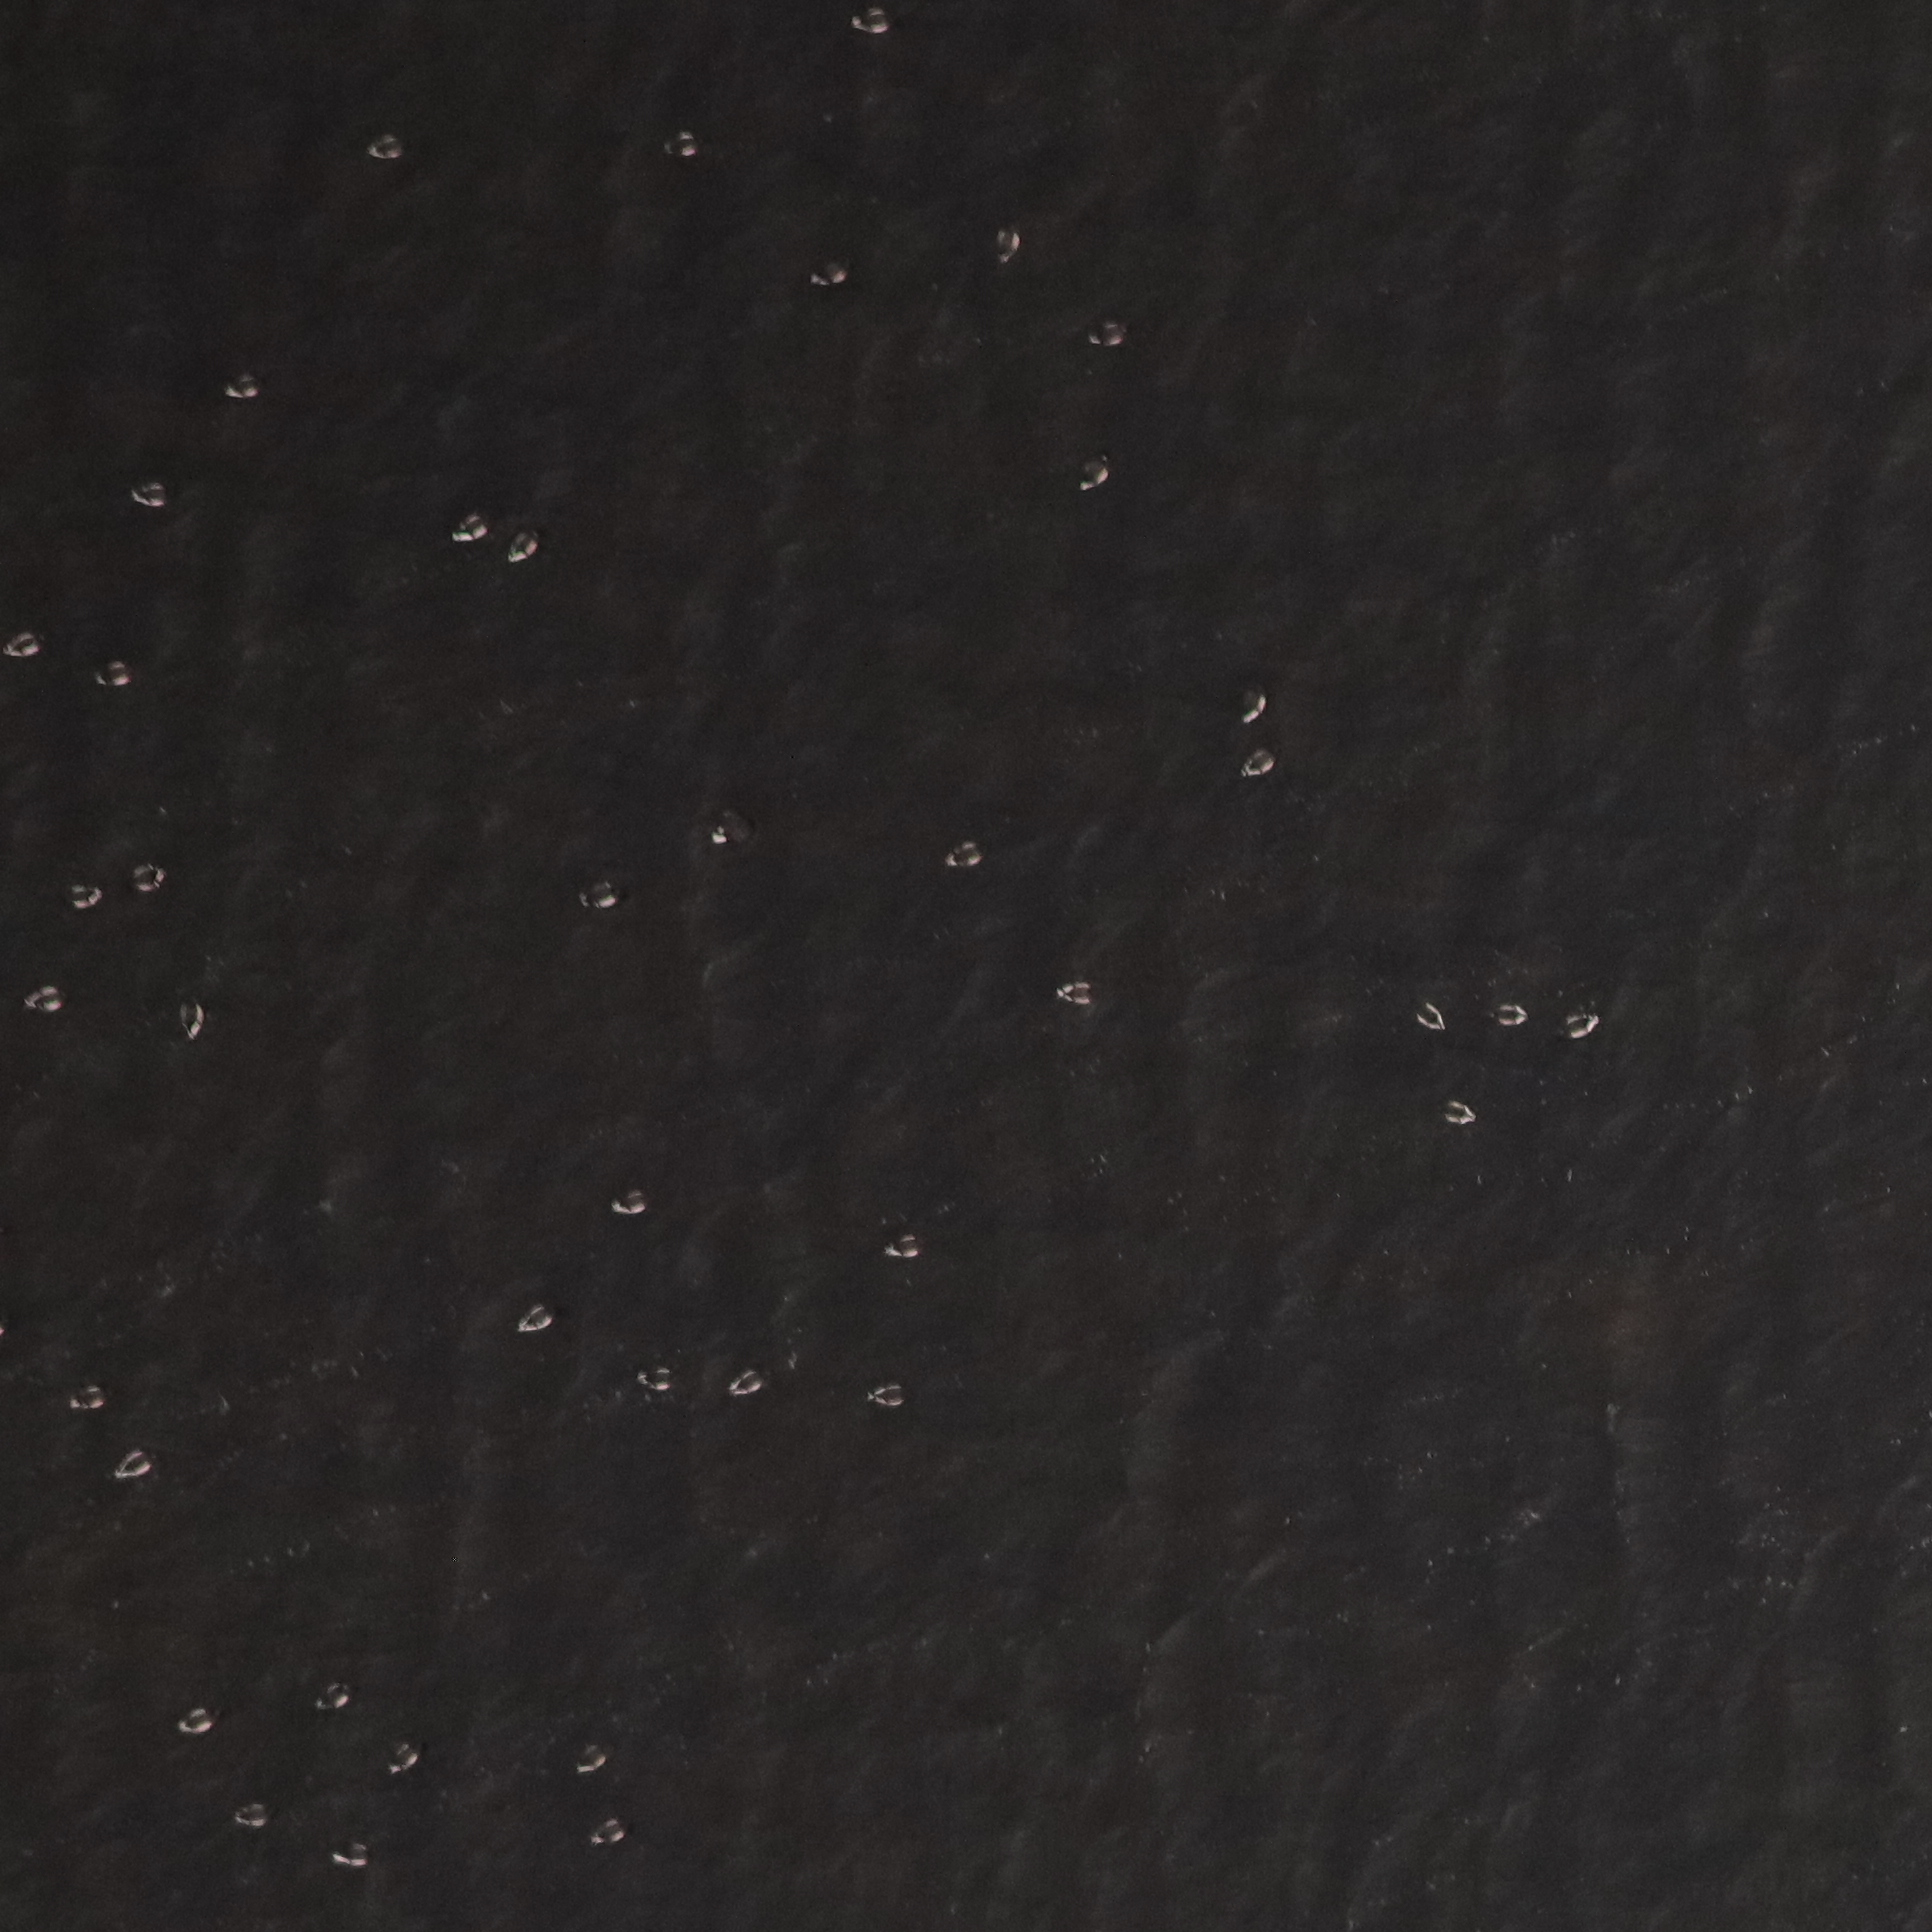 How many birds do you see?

42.